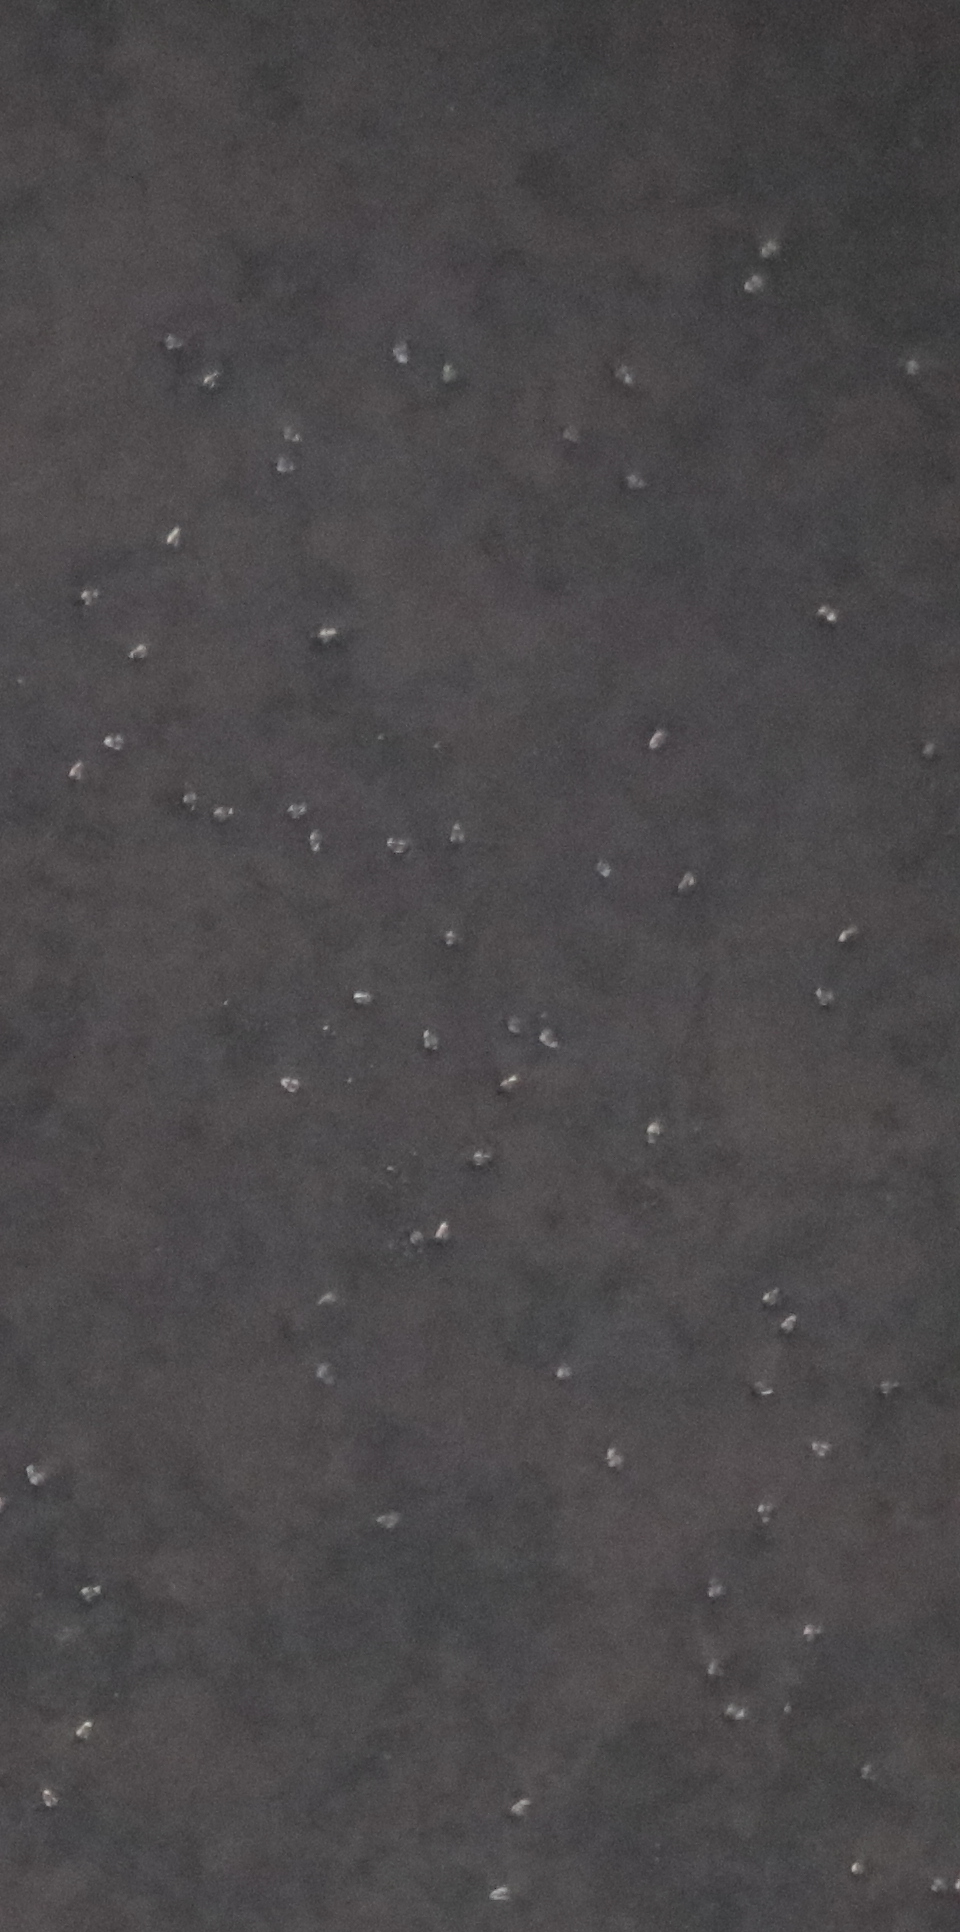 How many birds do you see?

66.